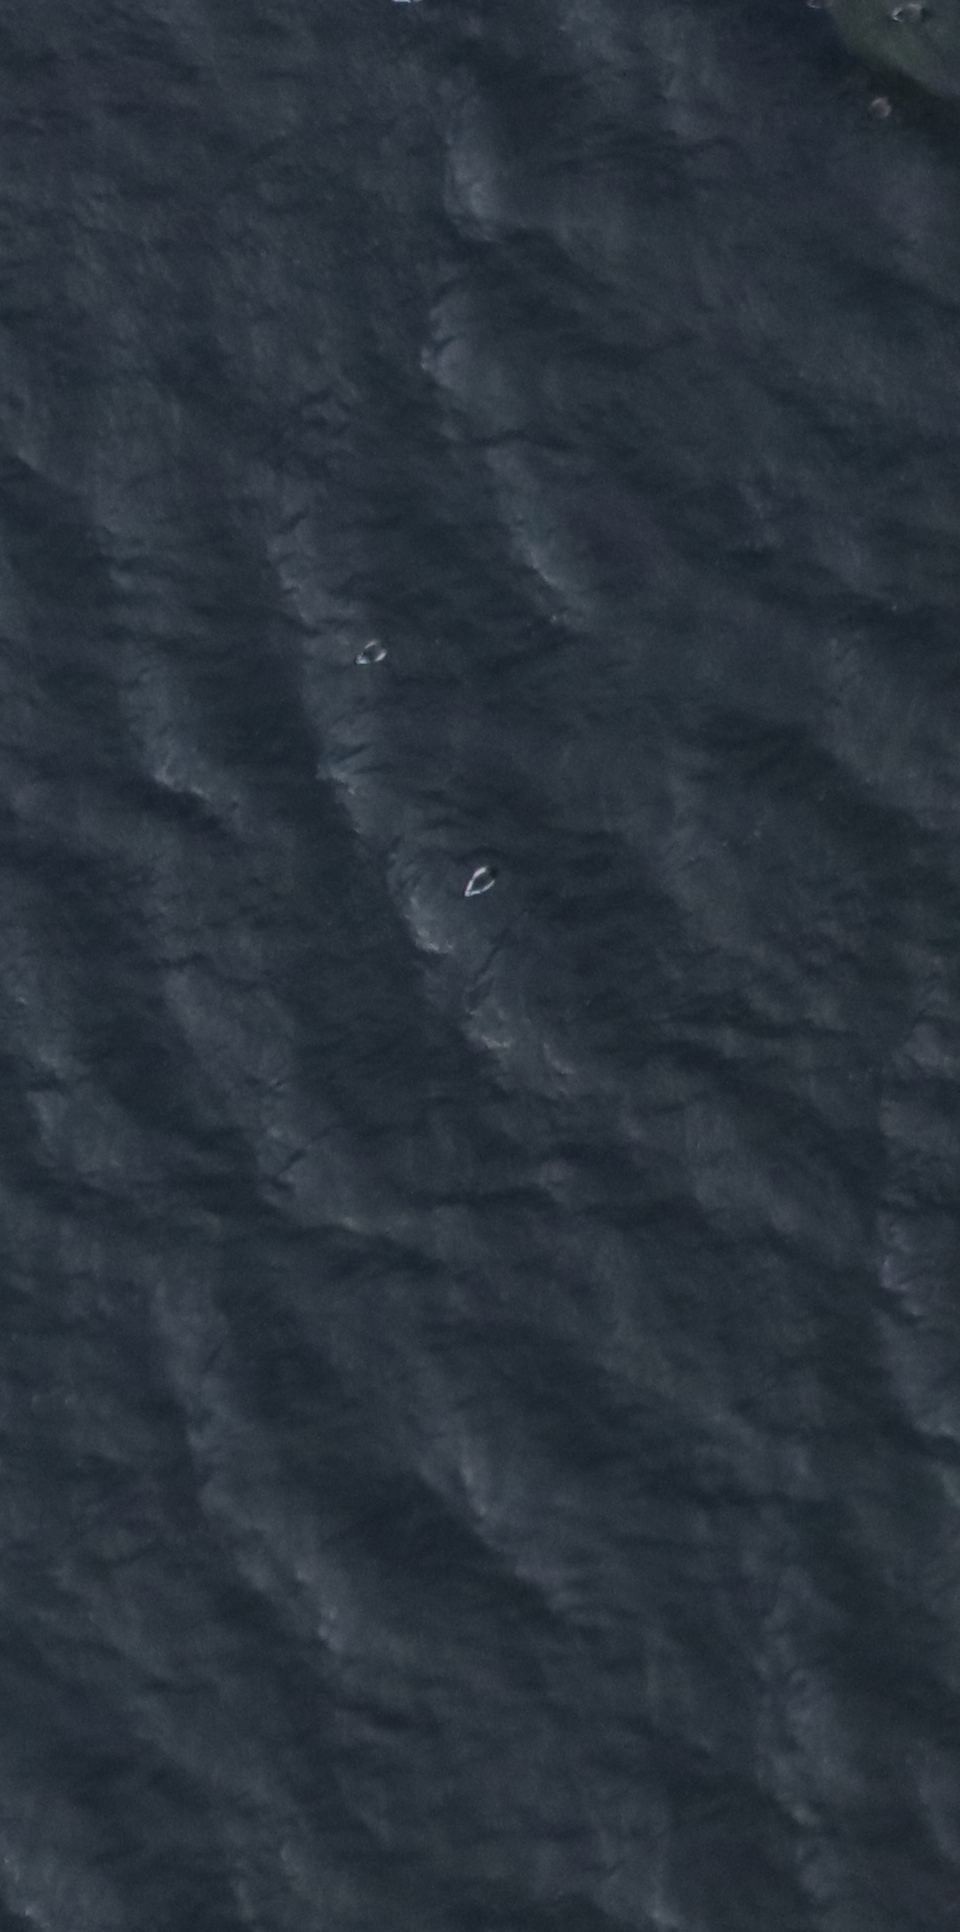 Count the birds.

4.